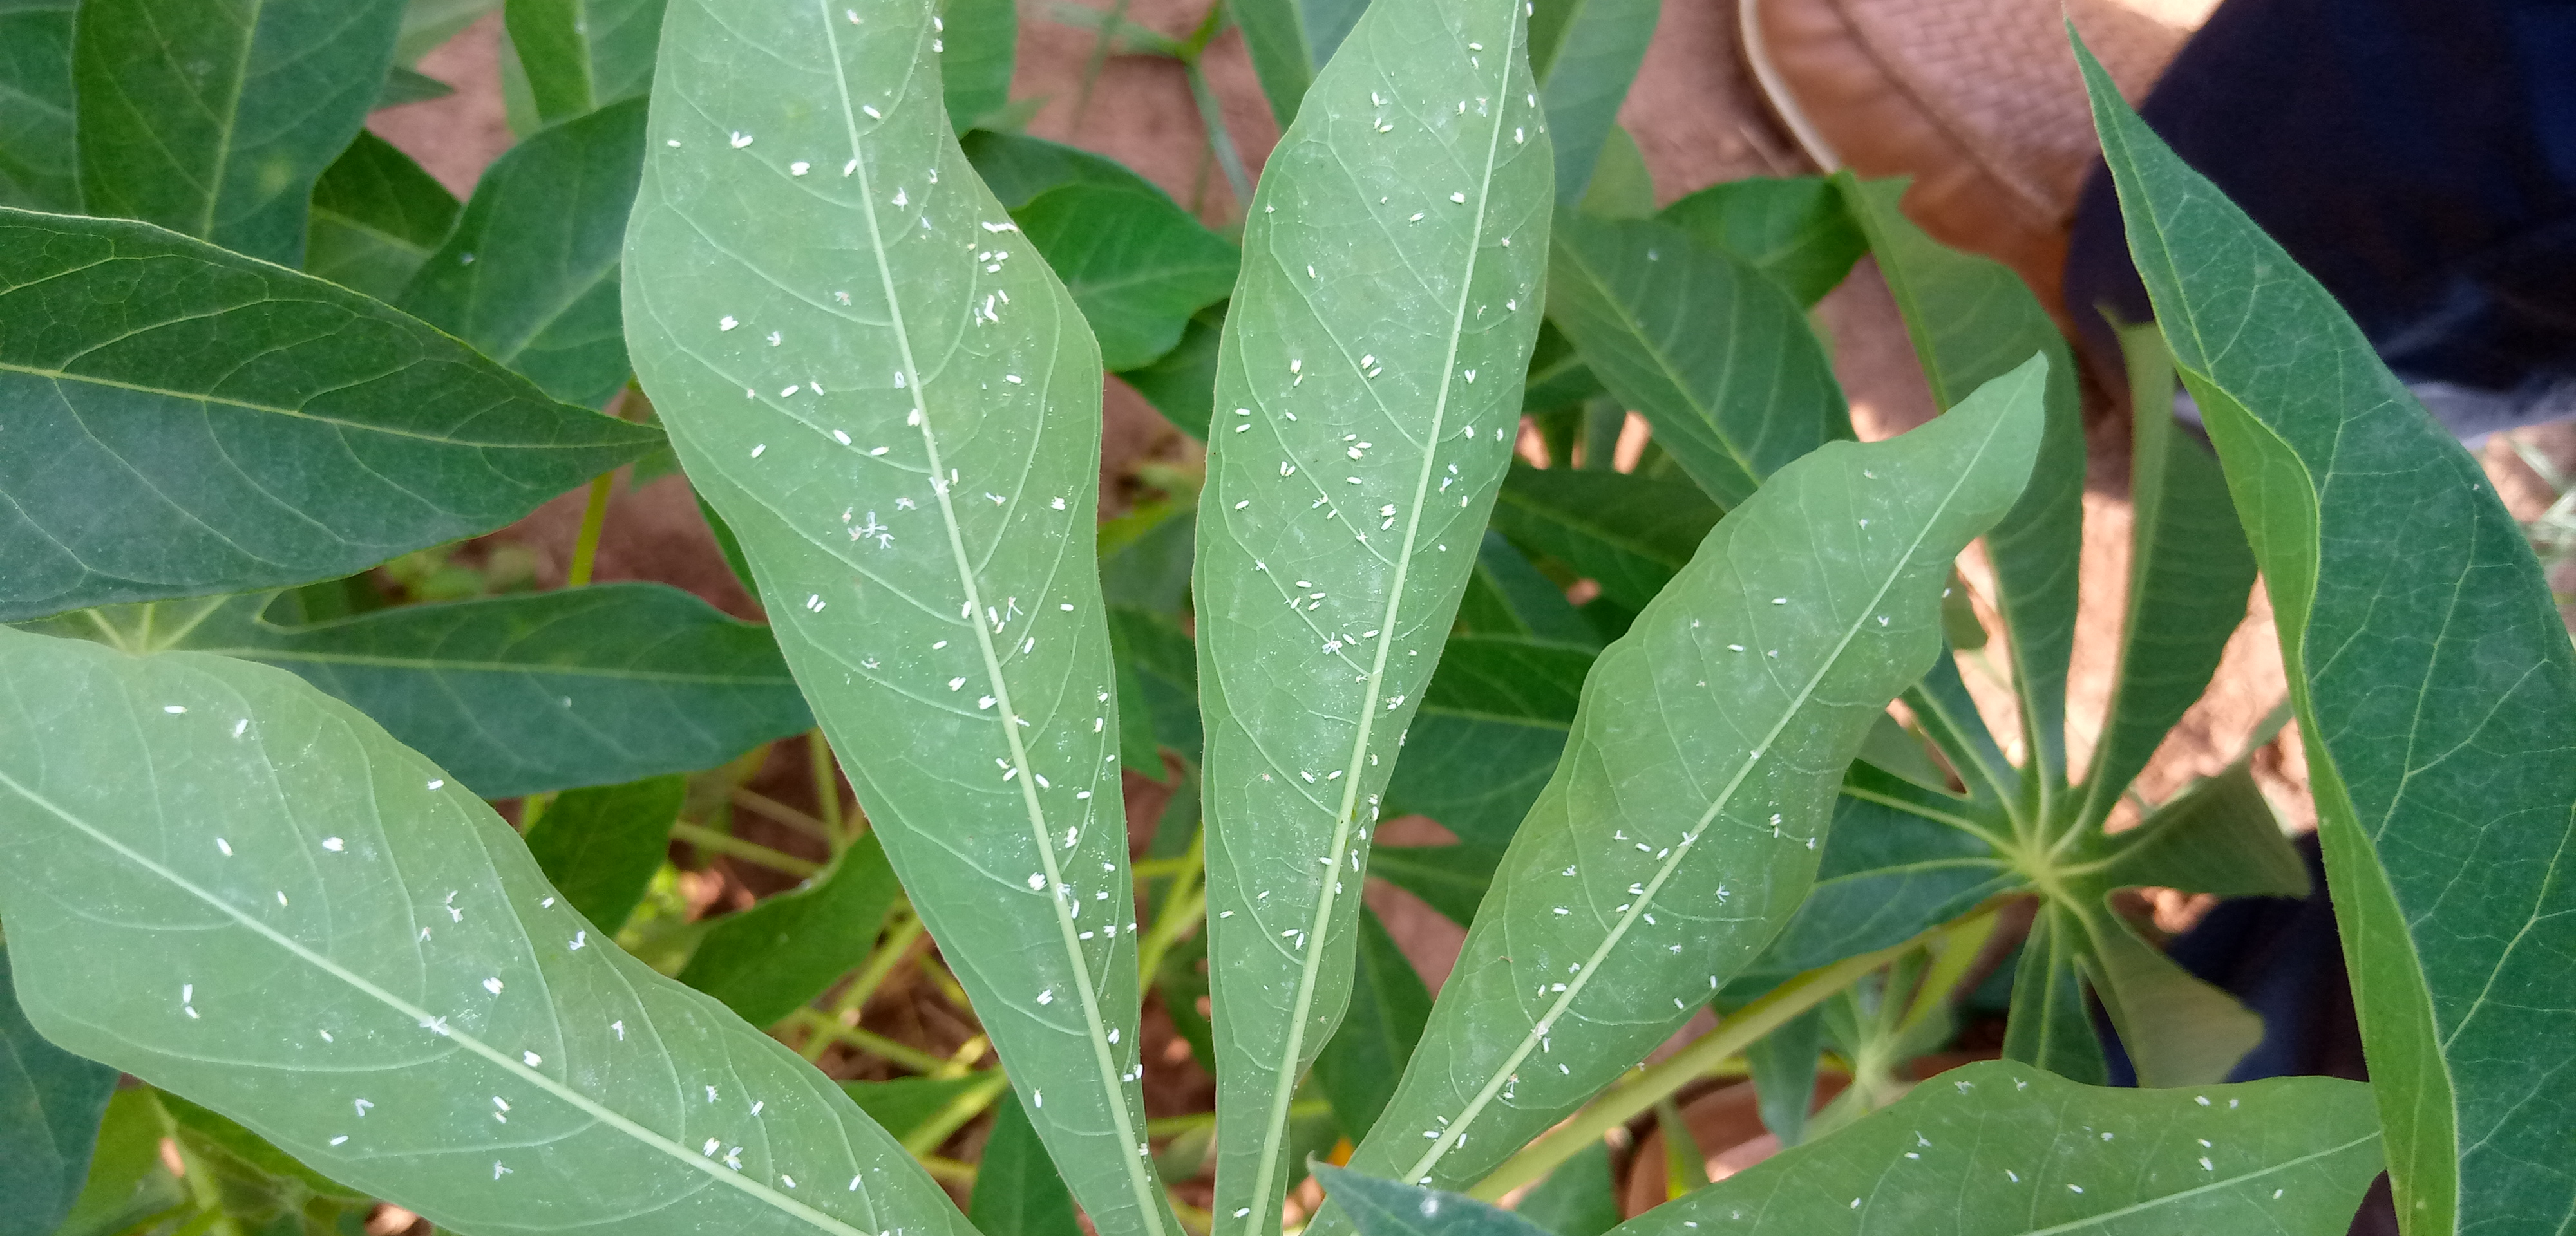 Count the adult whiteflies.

243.